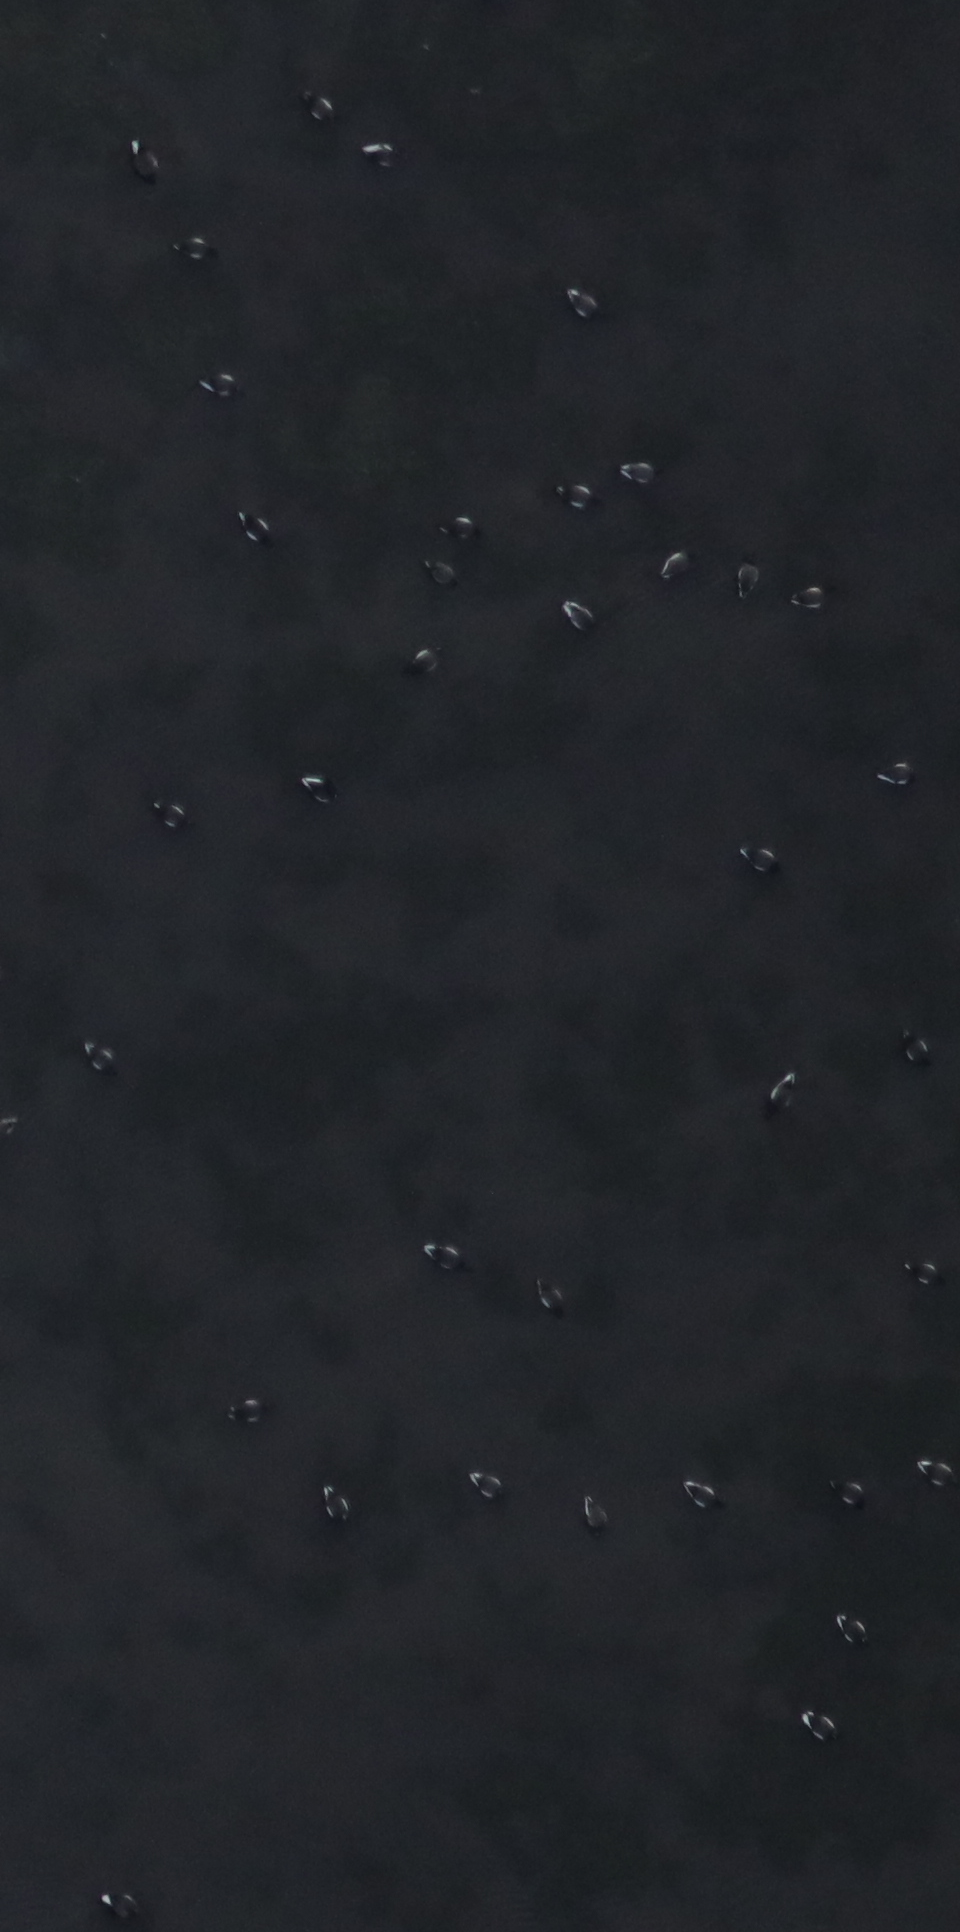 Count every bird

37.